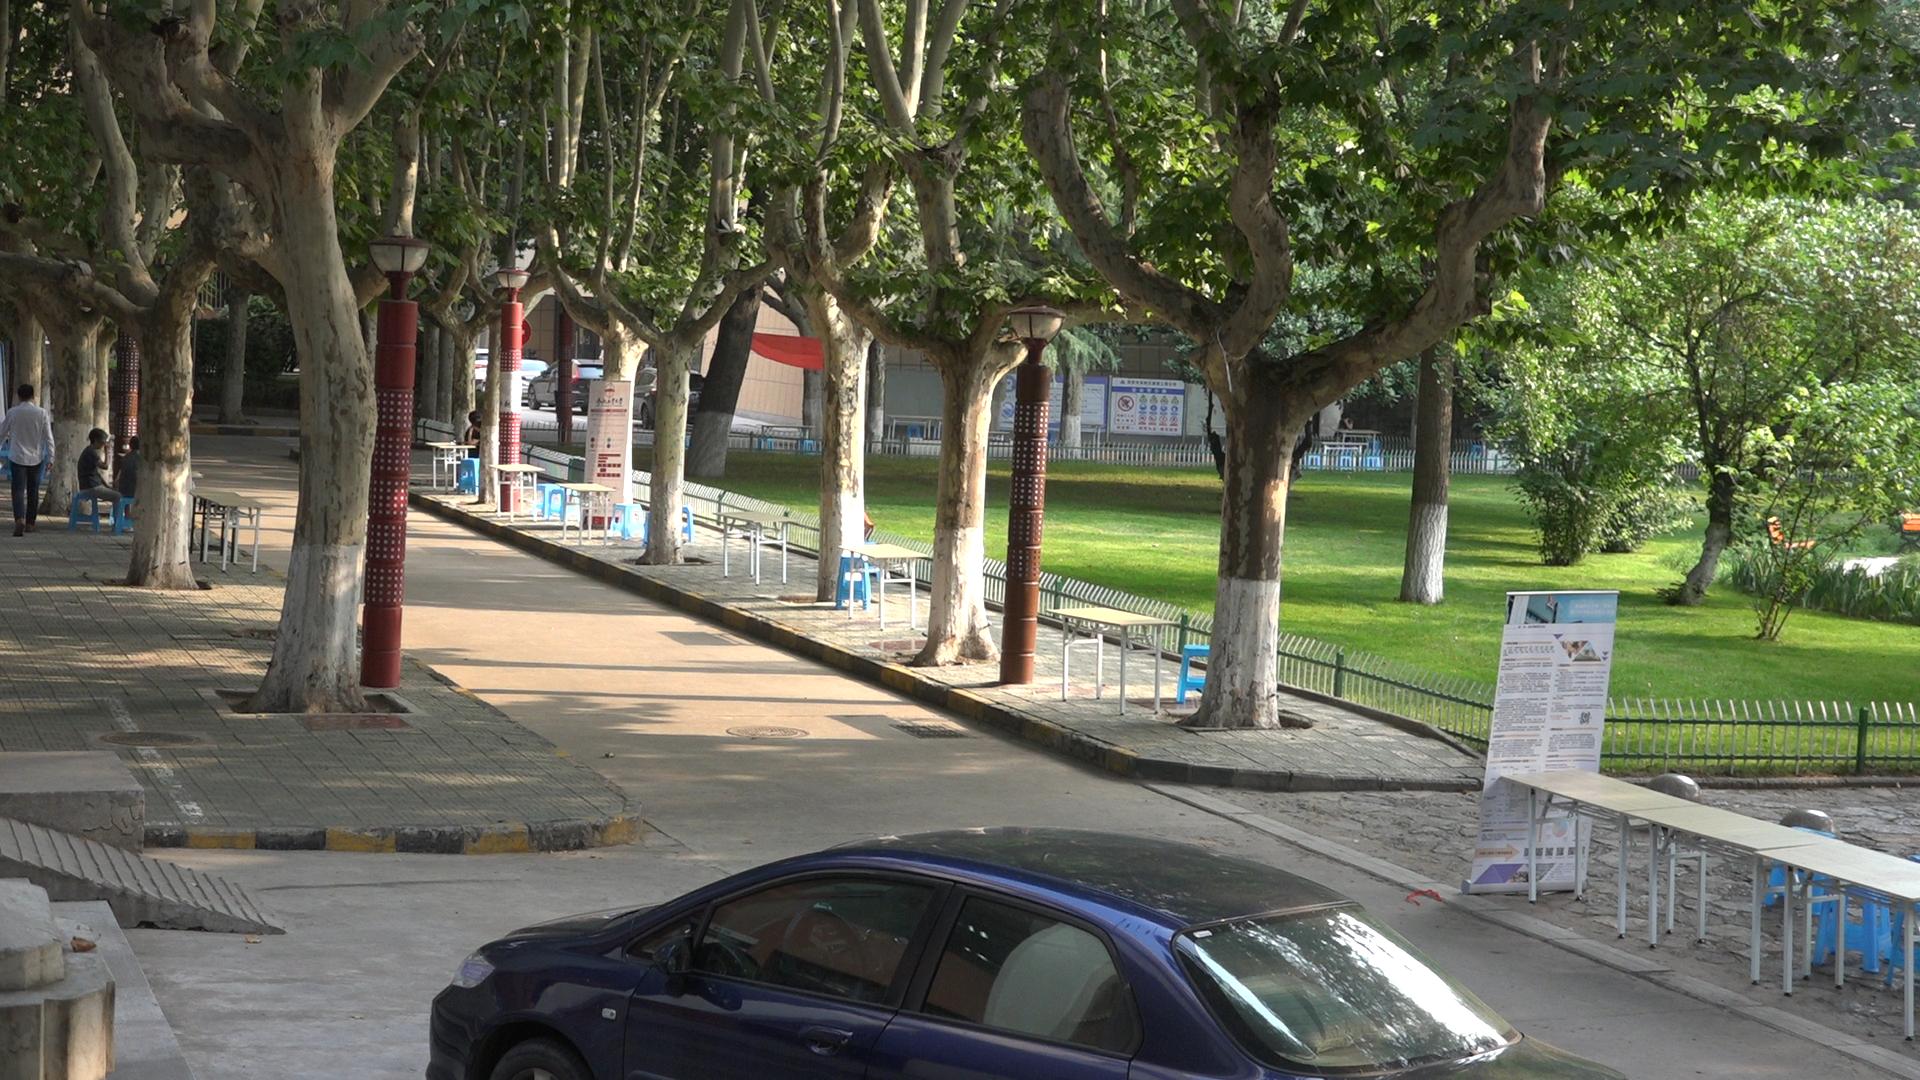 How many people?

4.